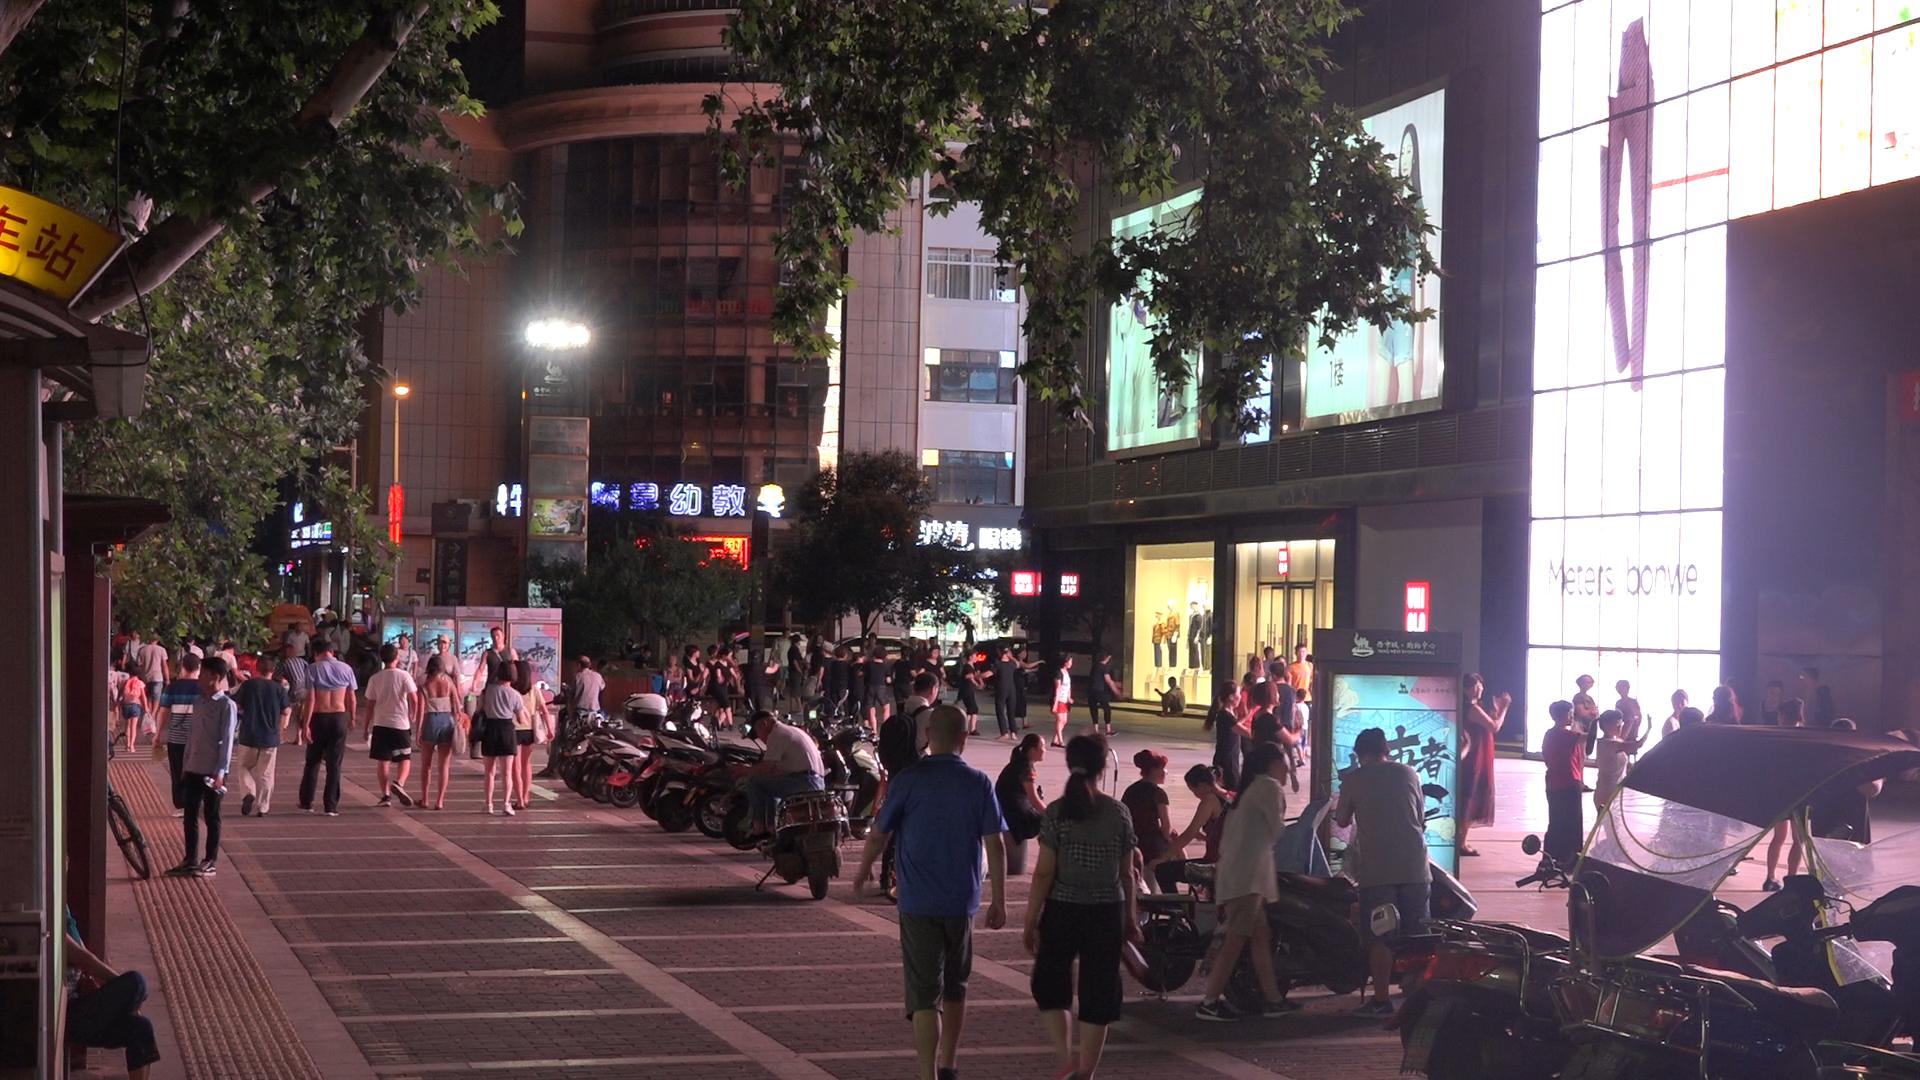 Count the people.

82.